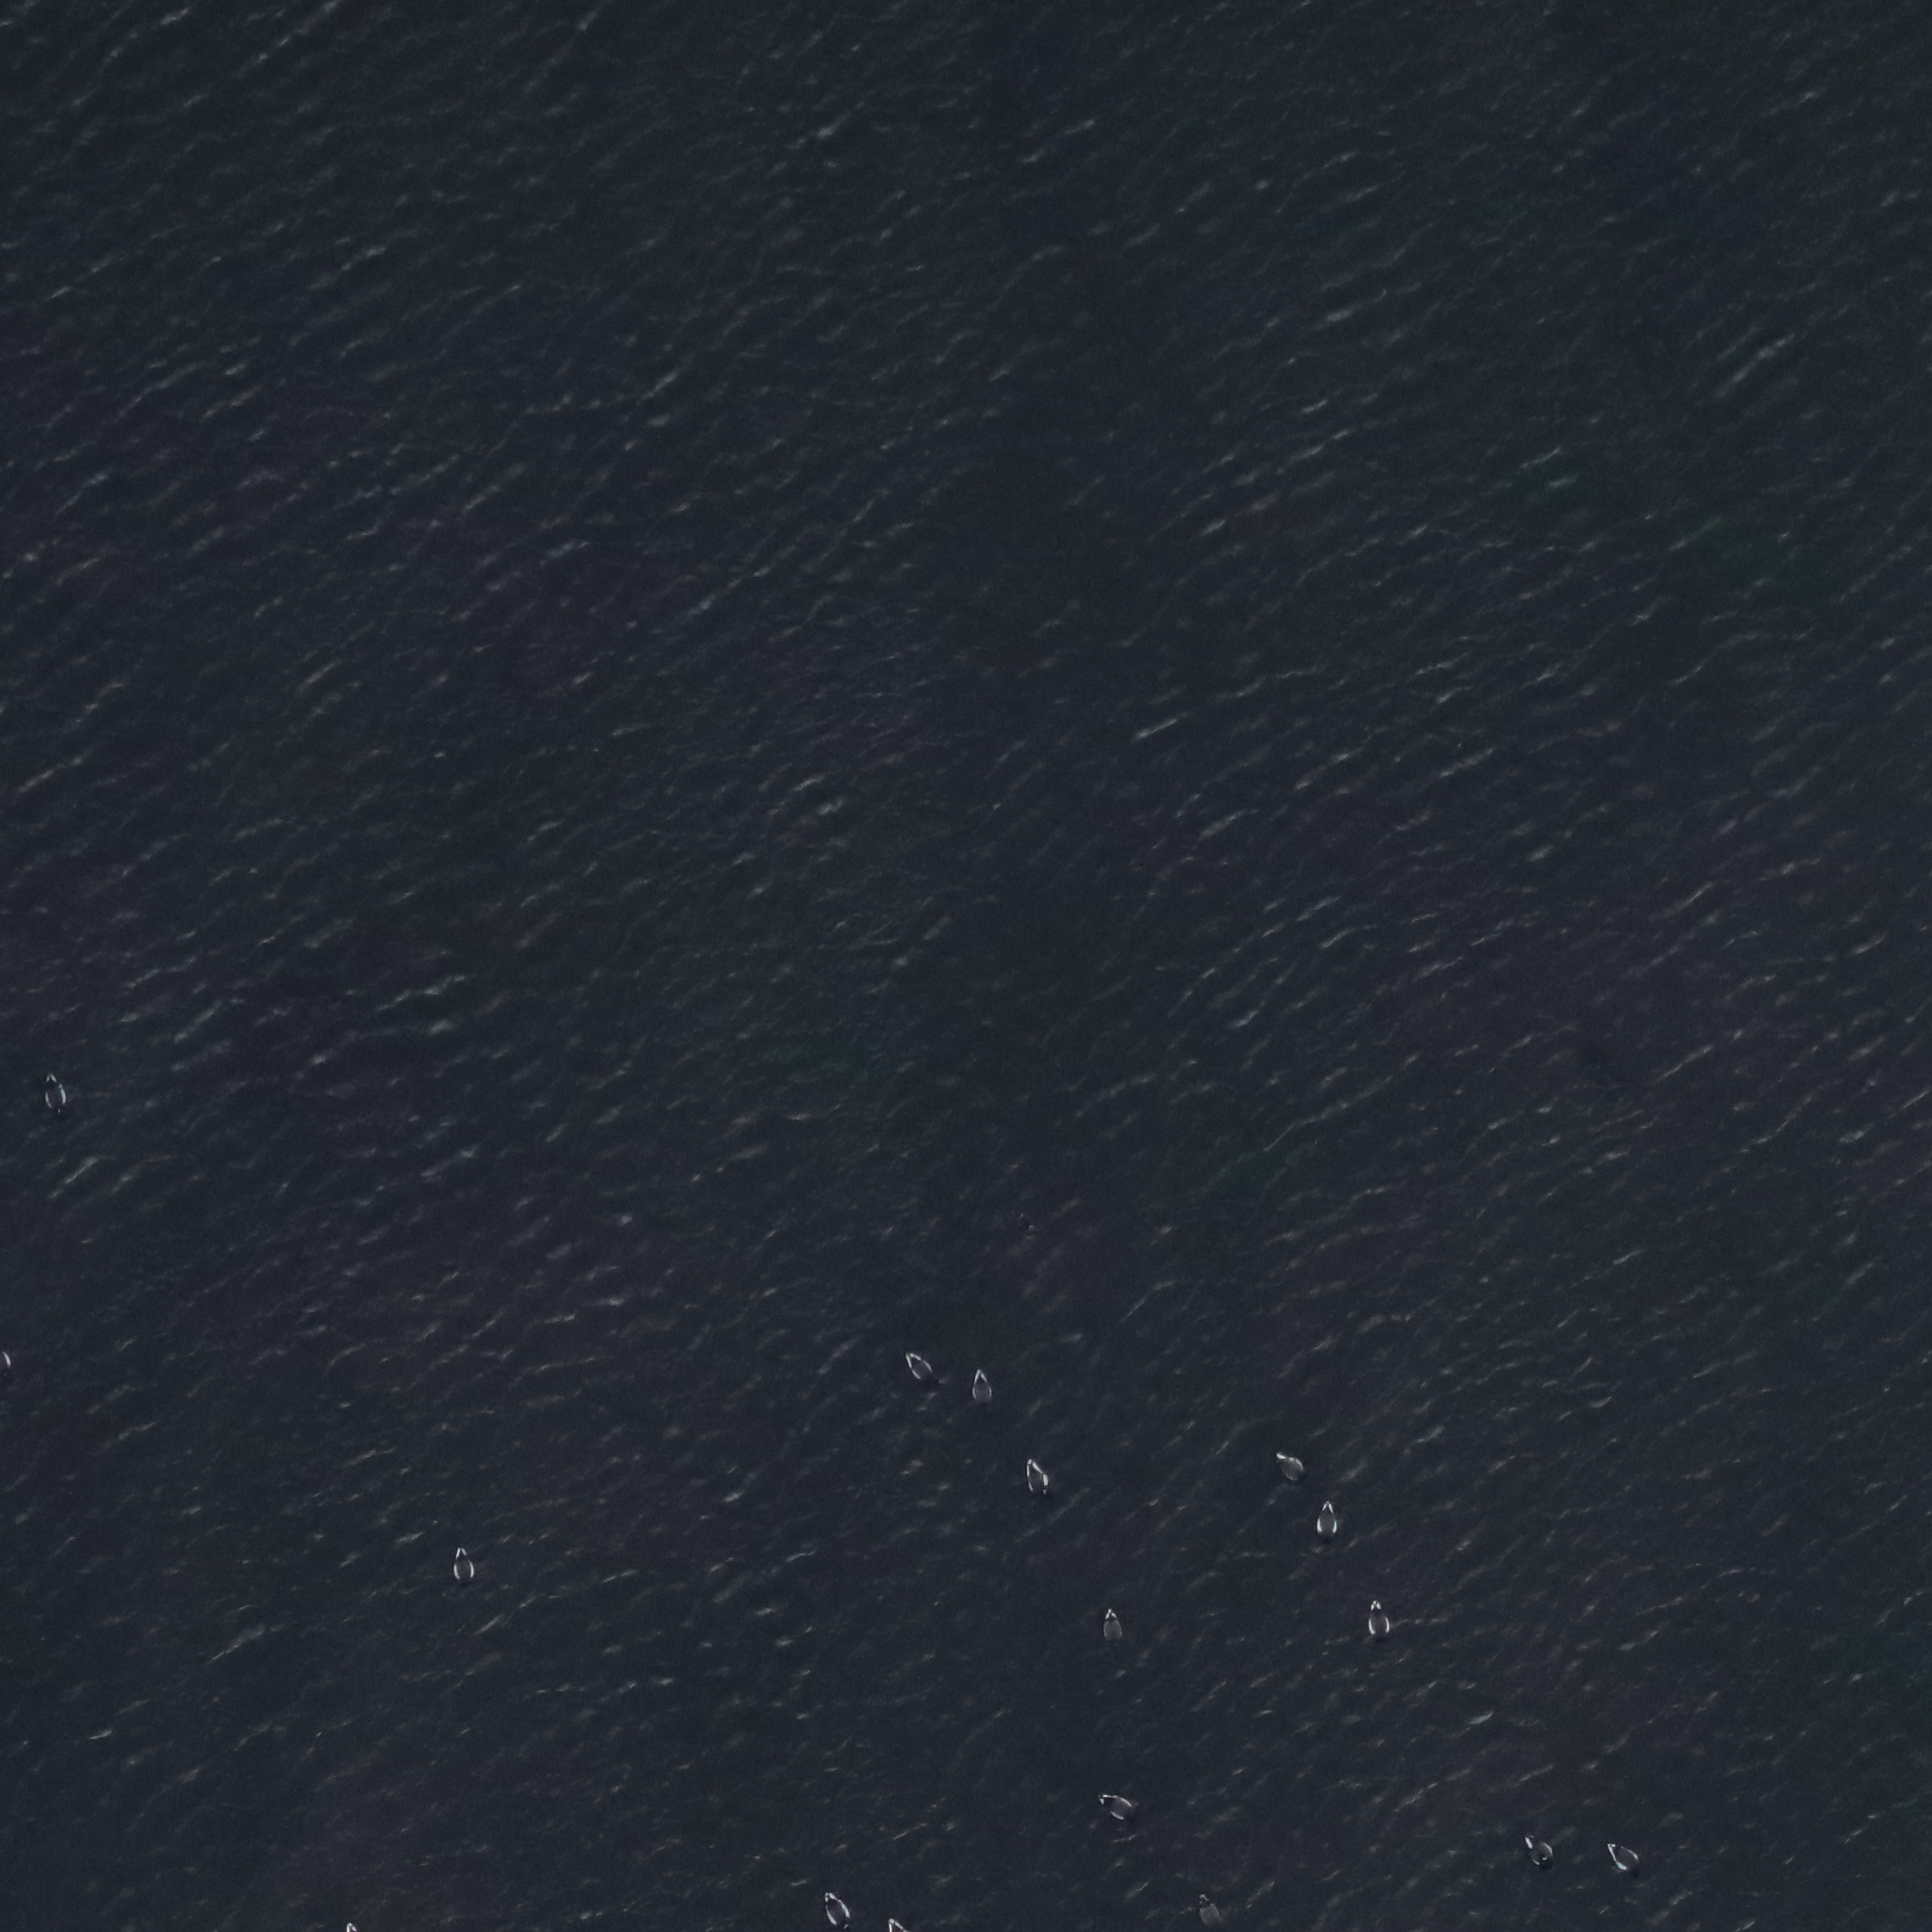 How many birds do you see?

14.